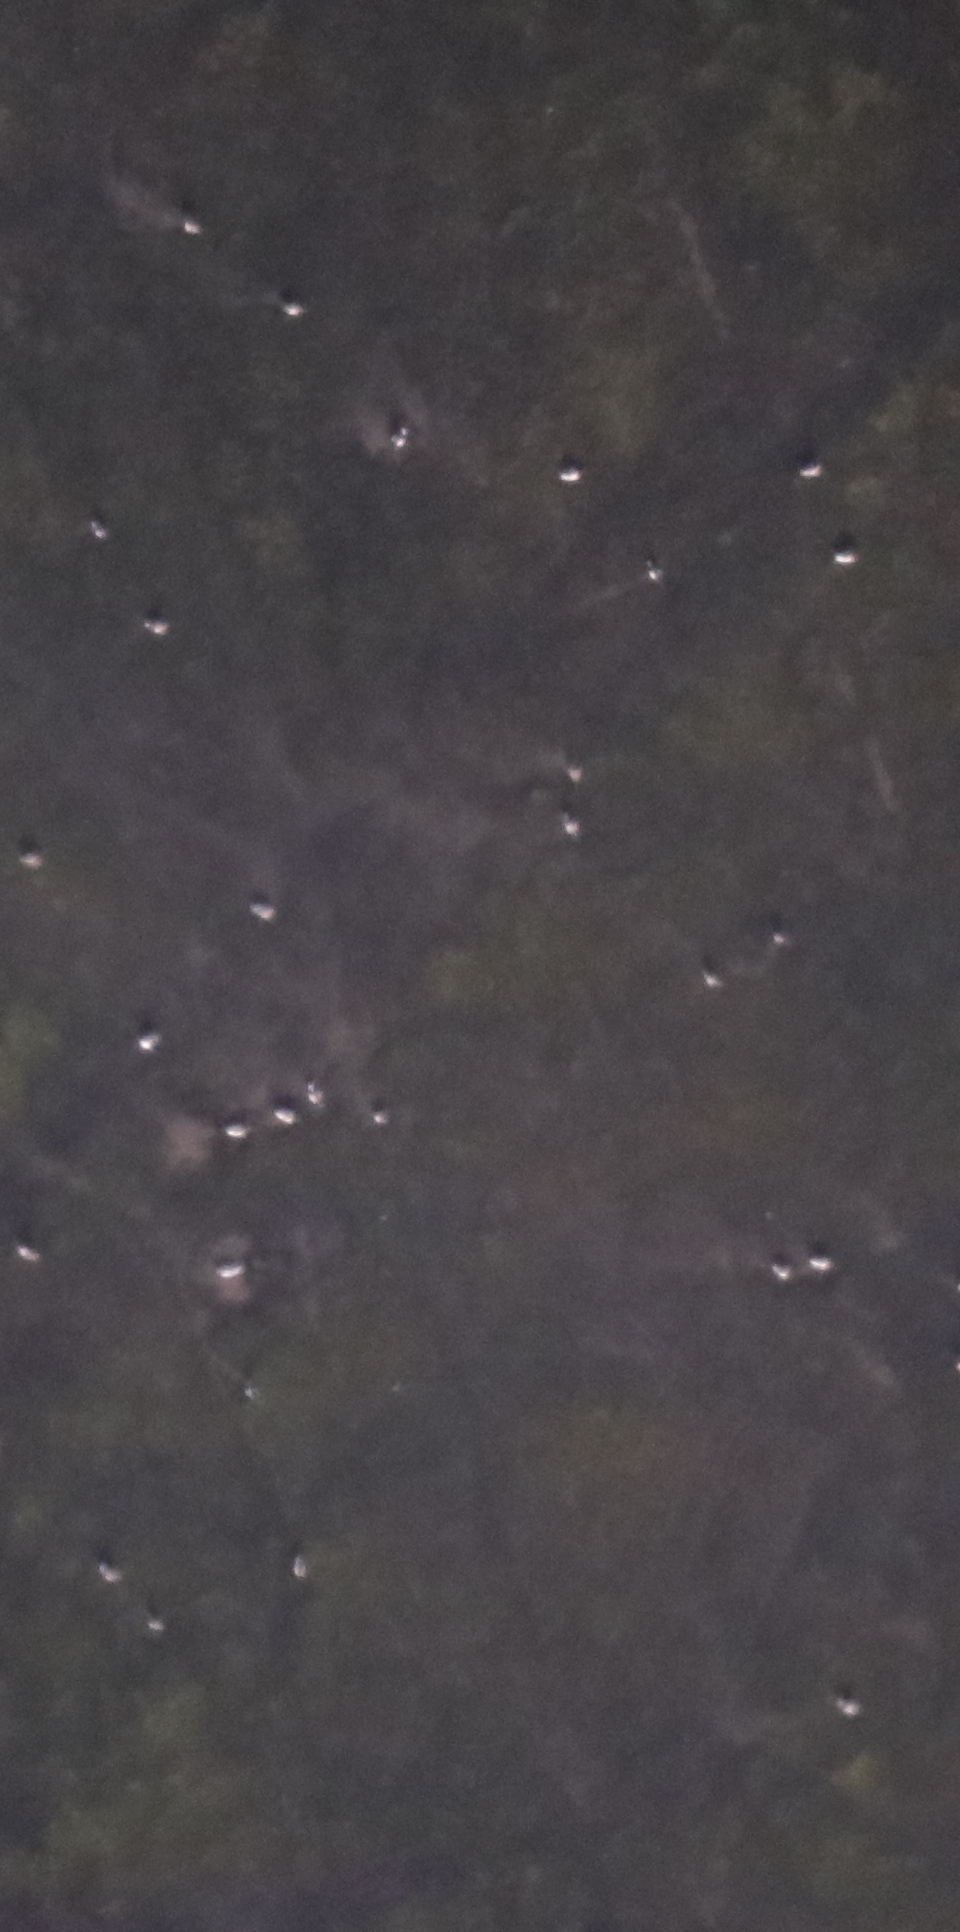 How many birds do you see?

28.